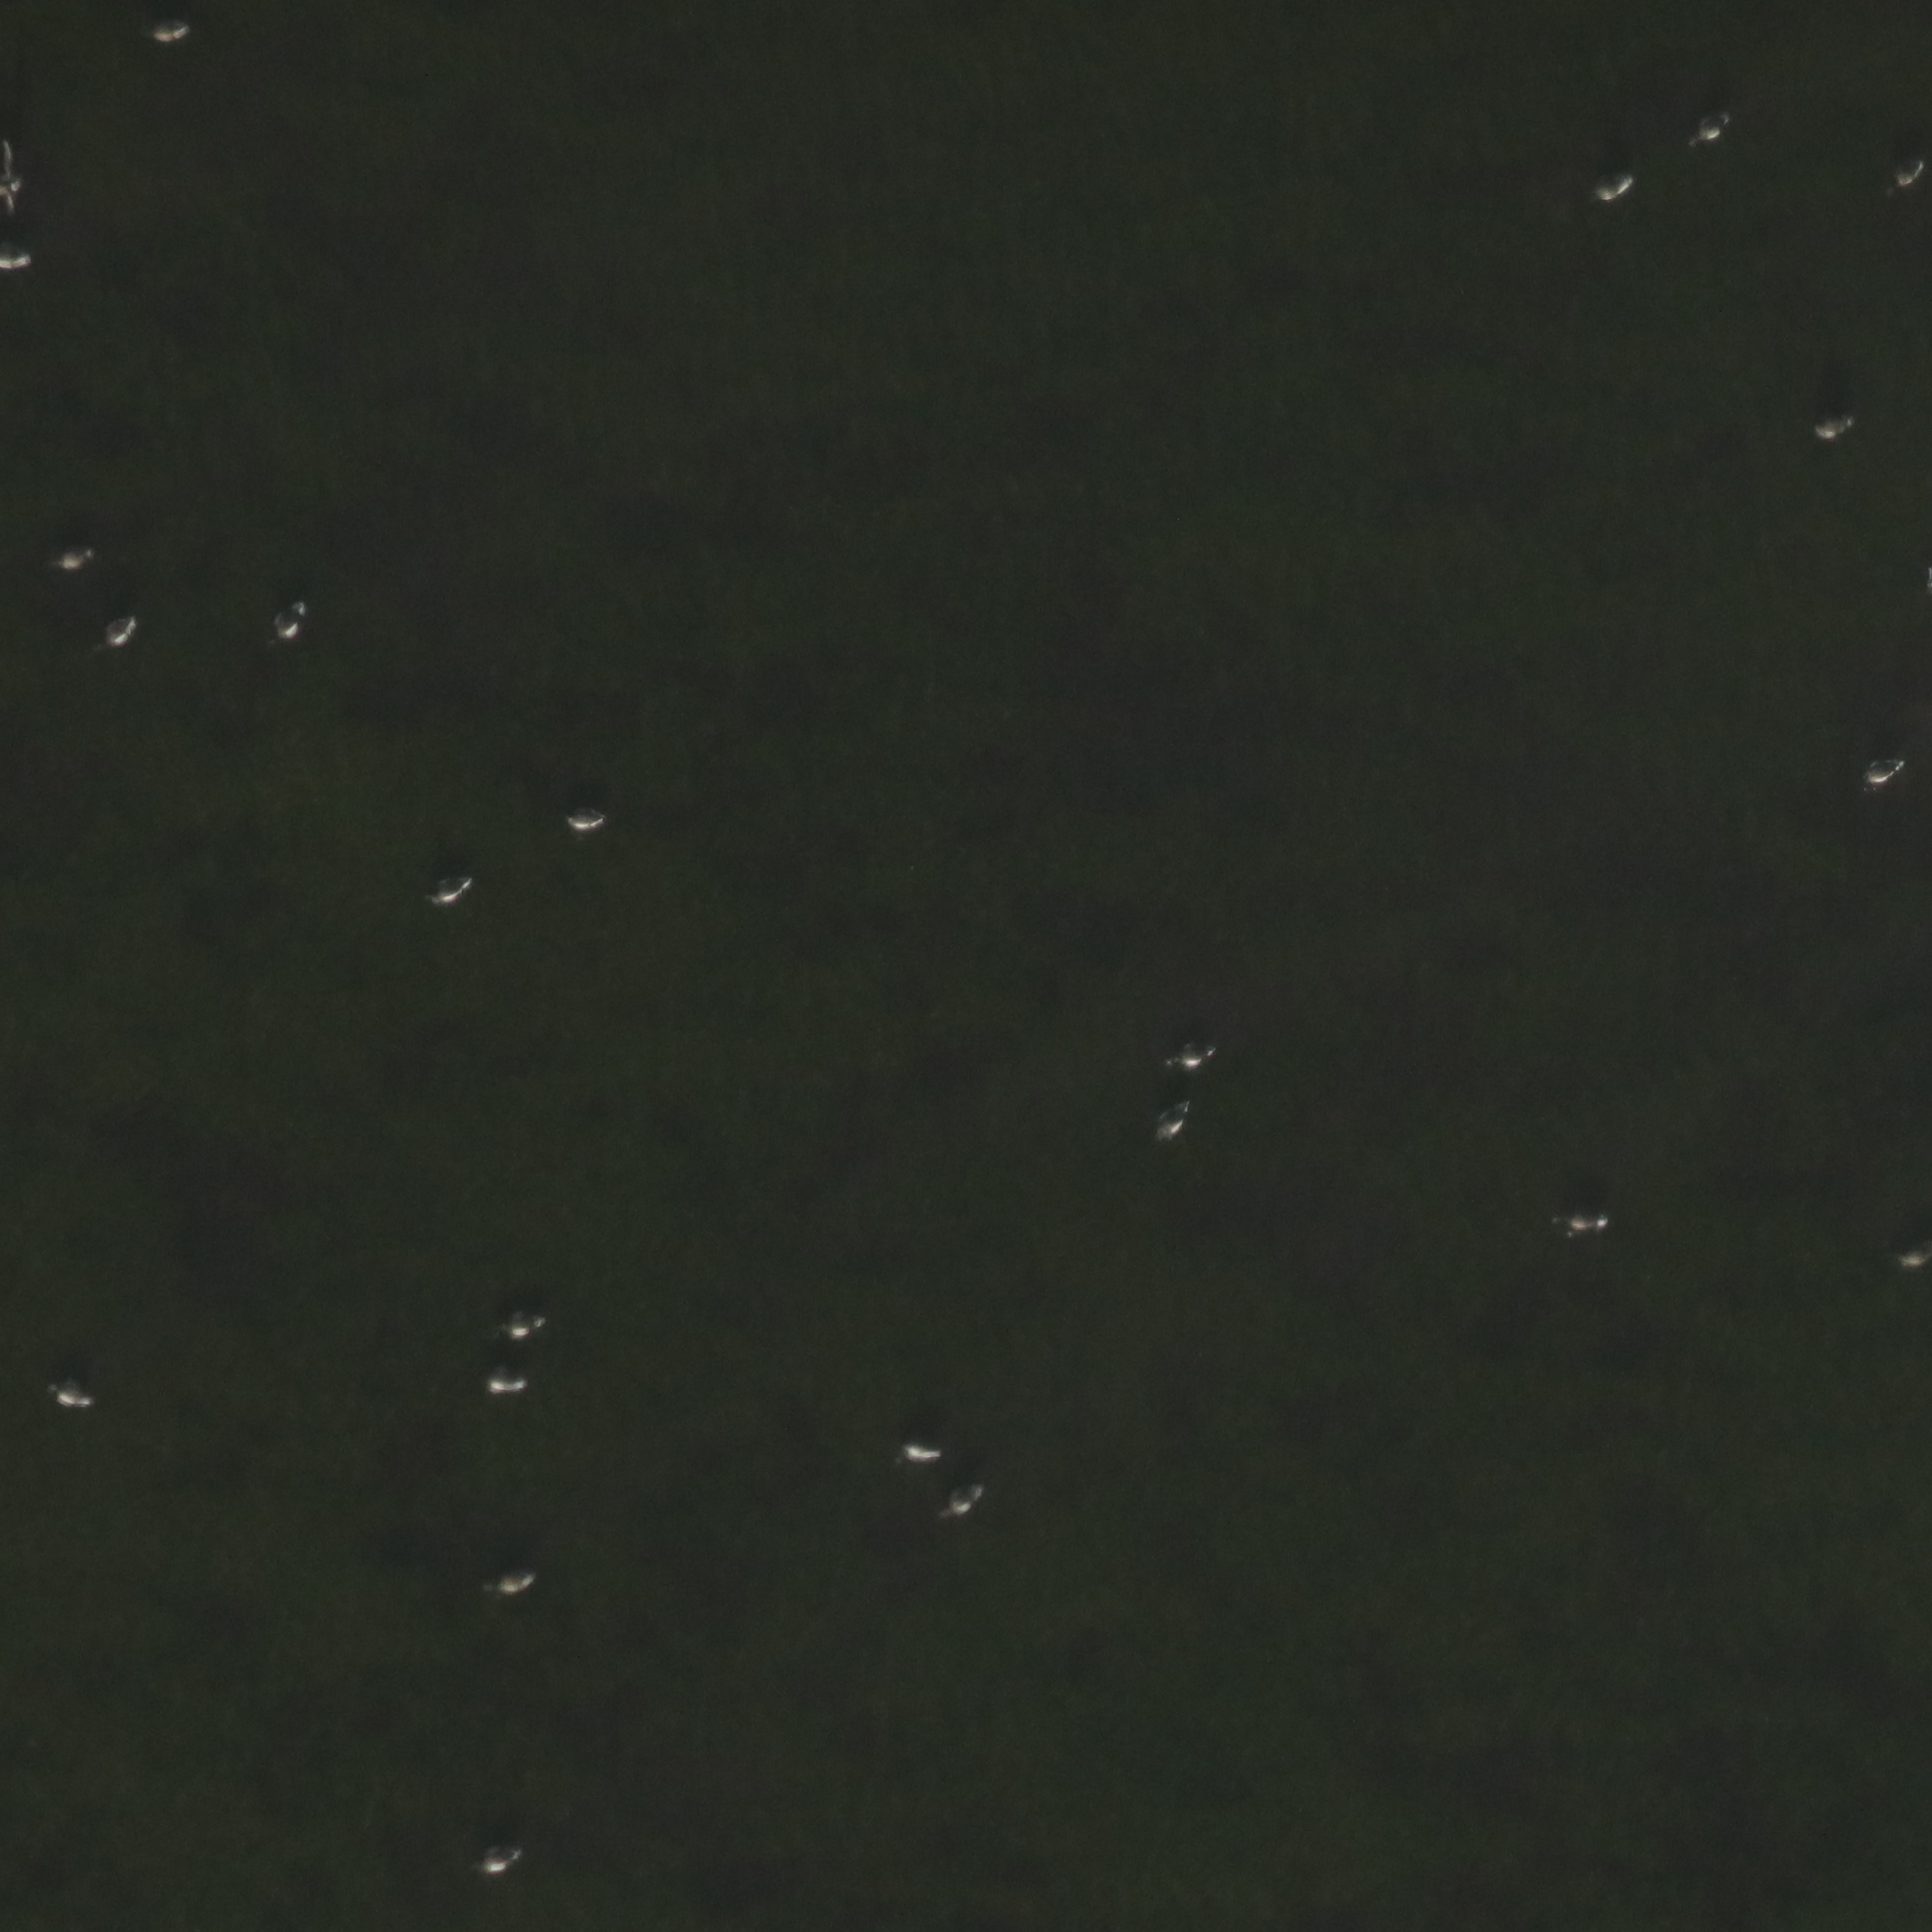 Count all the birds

24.